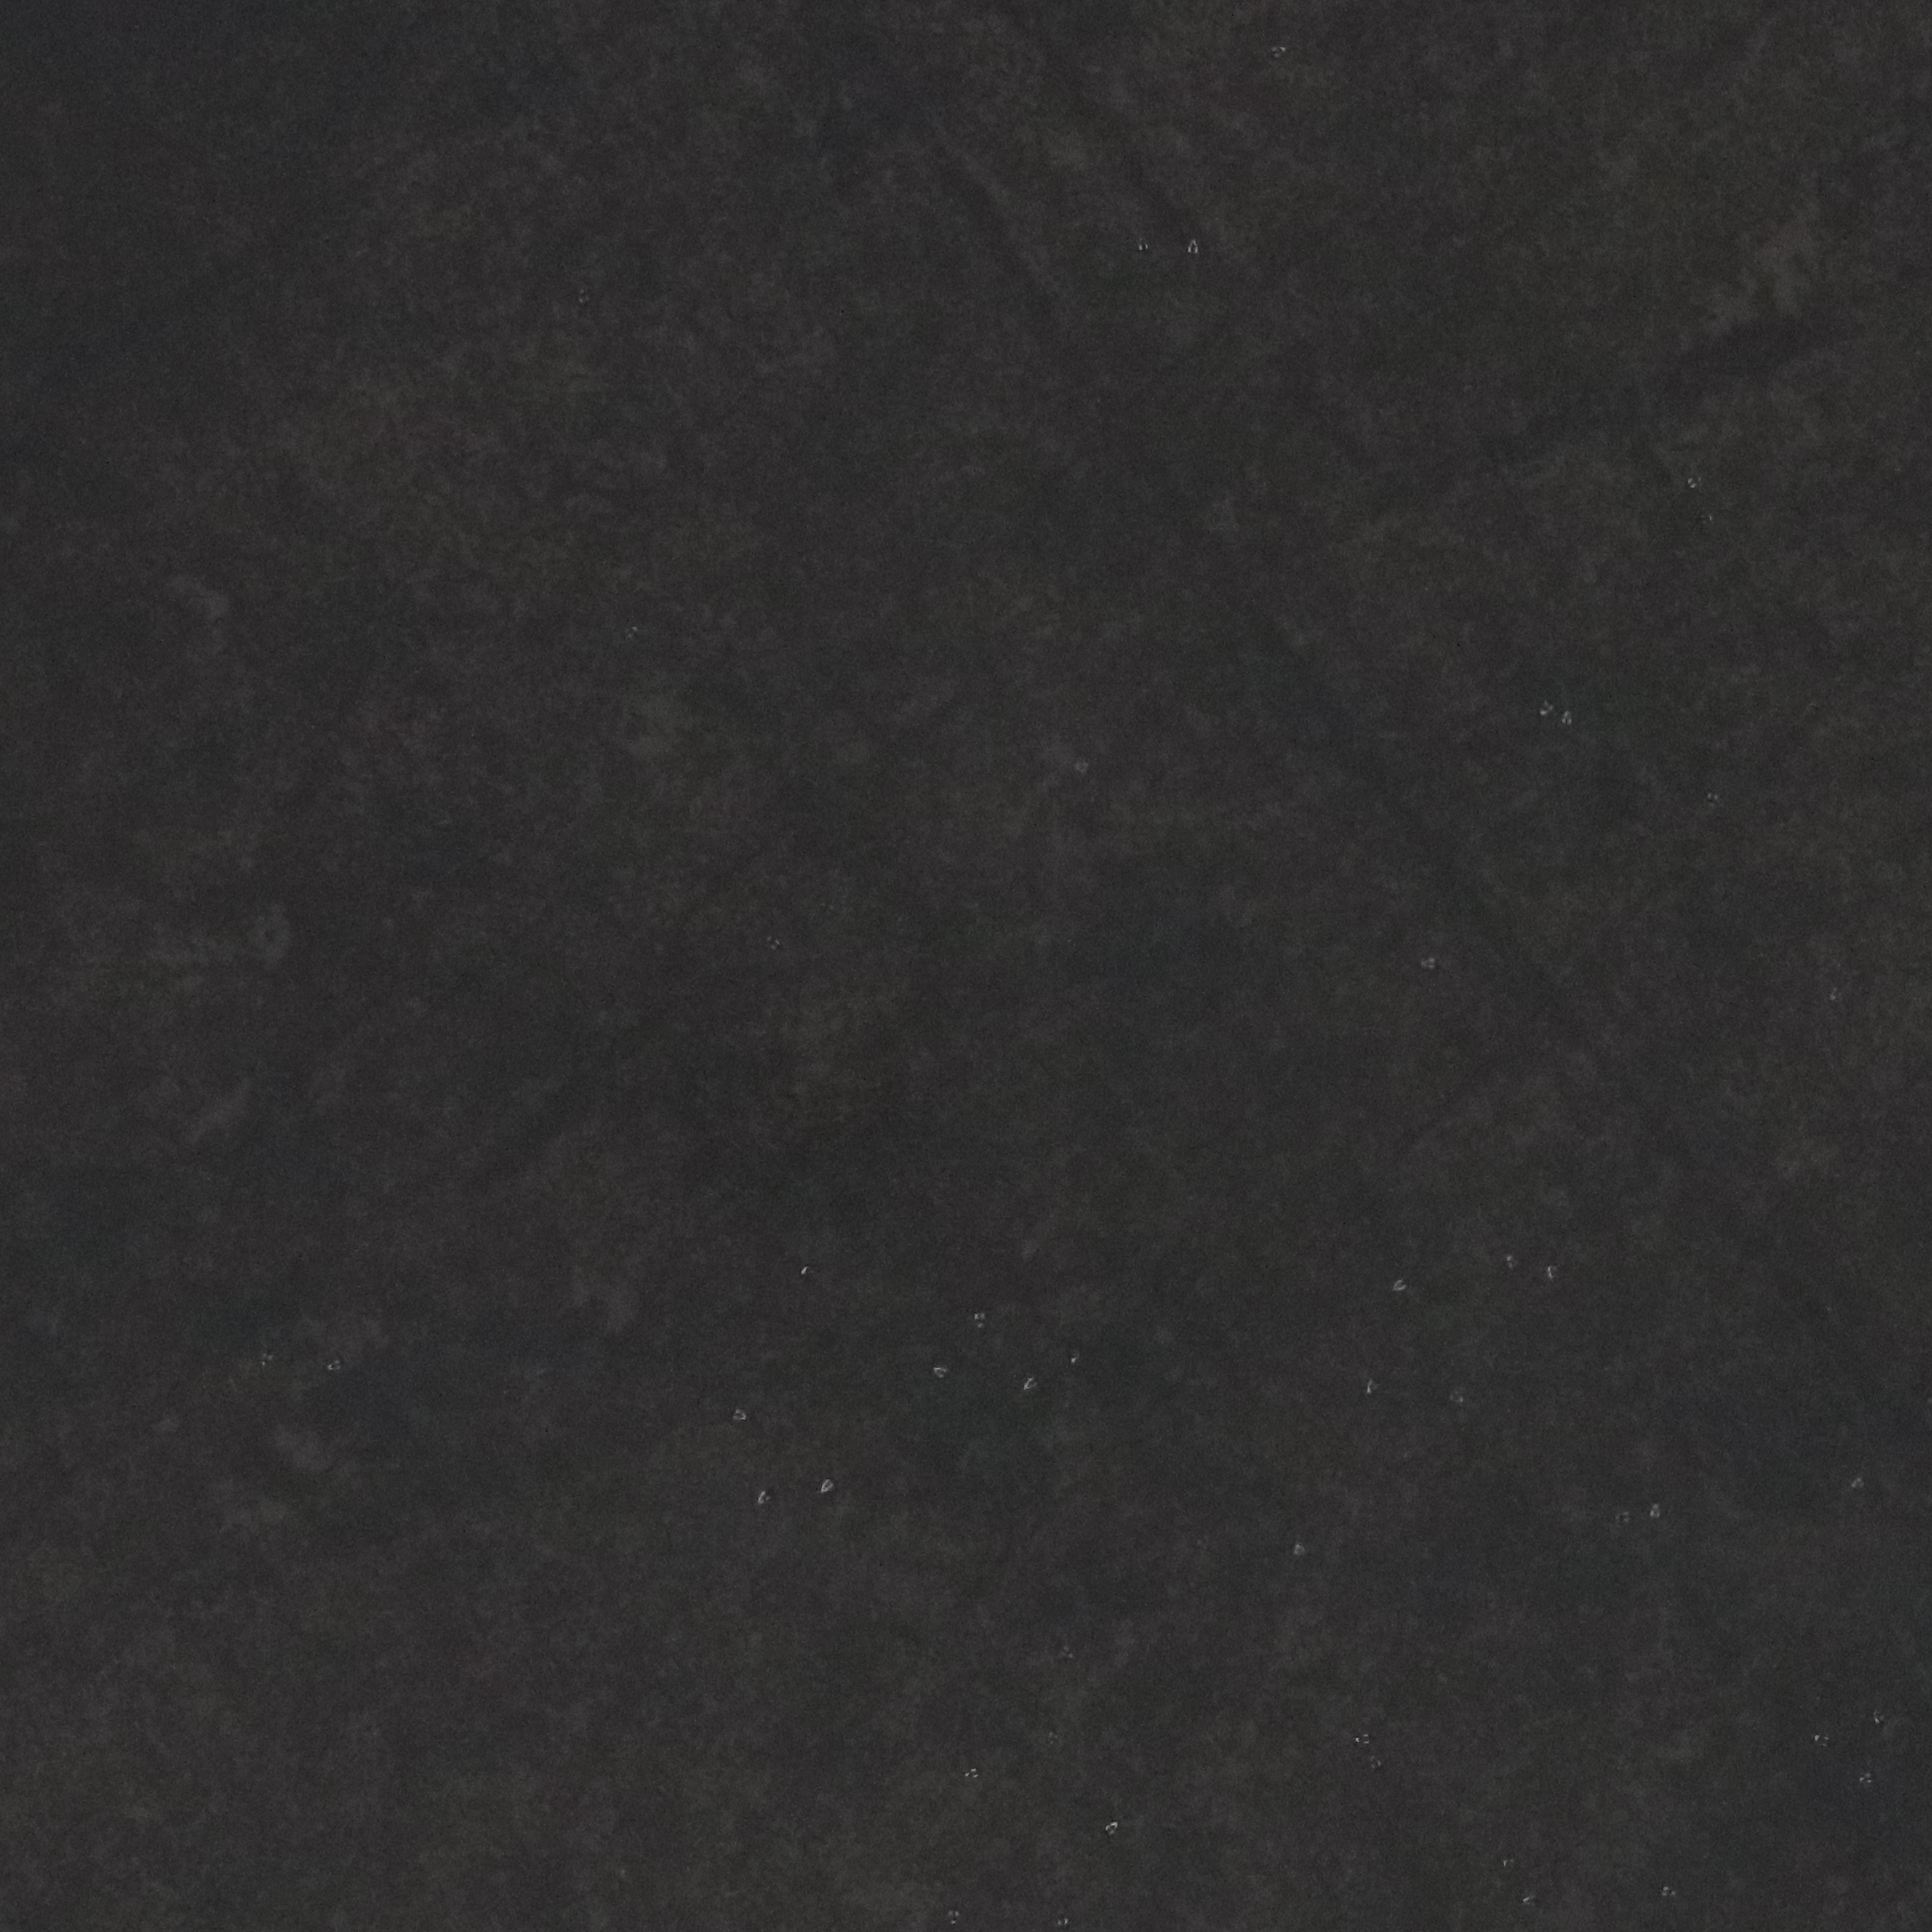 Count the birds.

46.